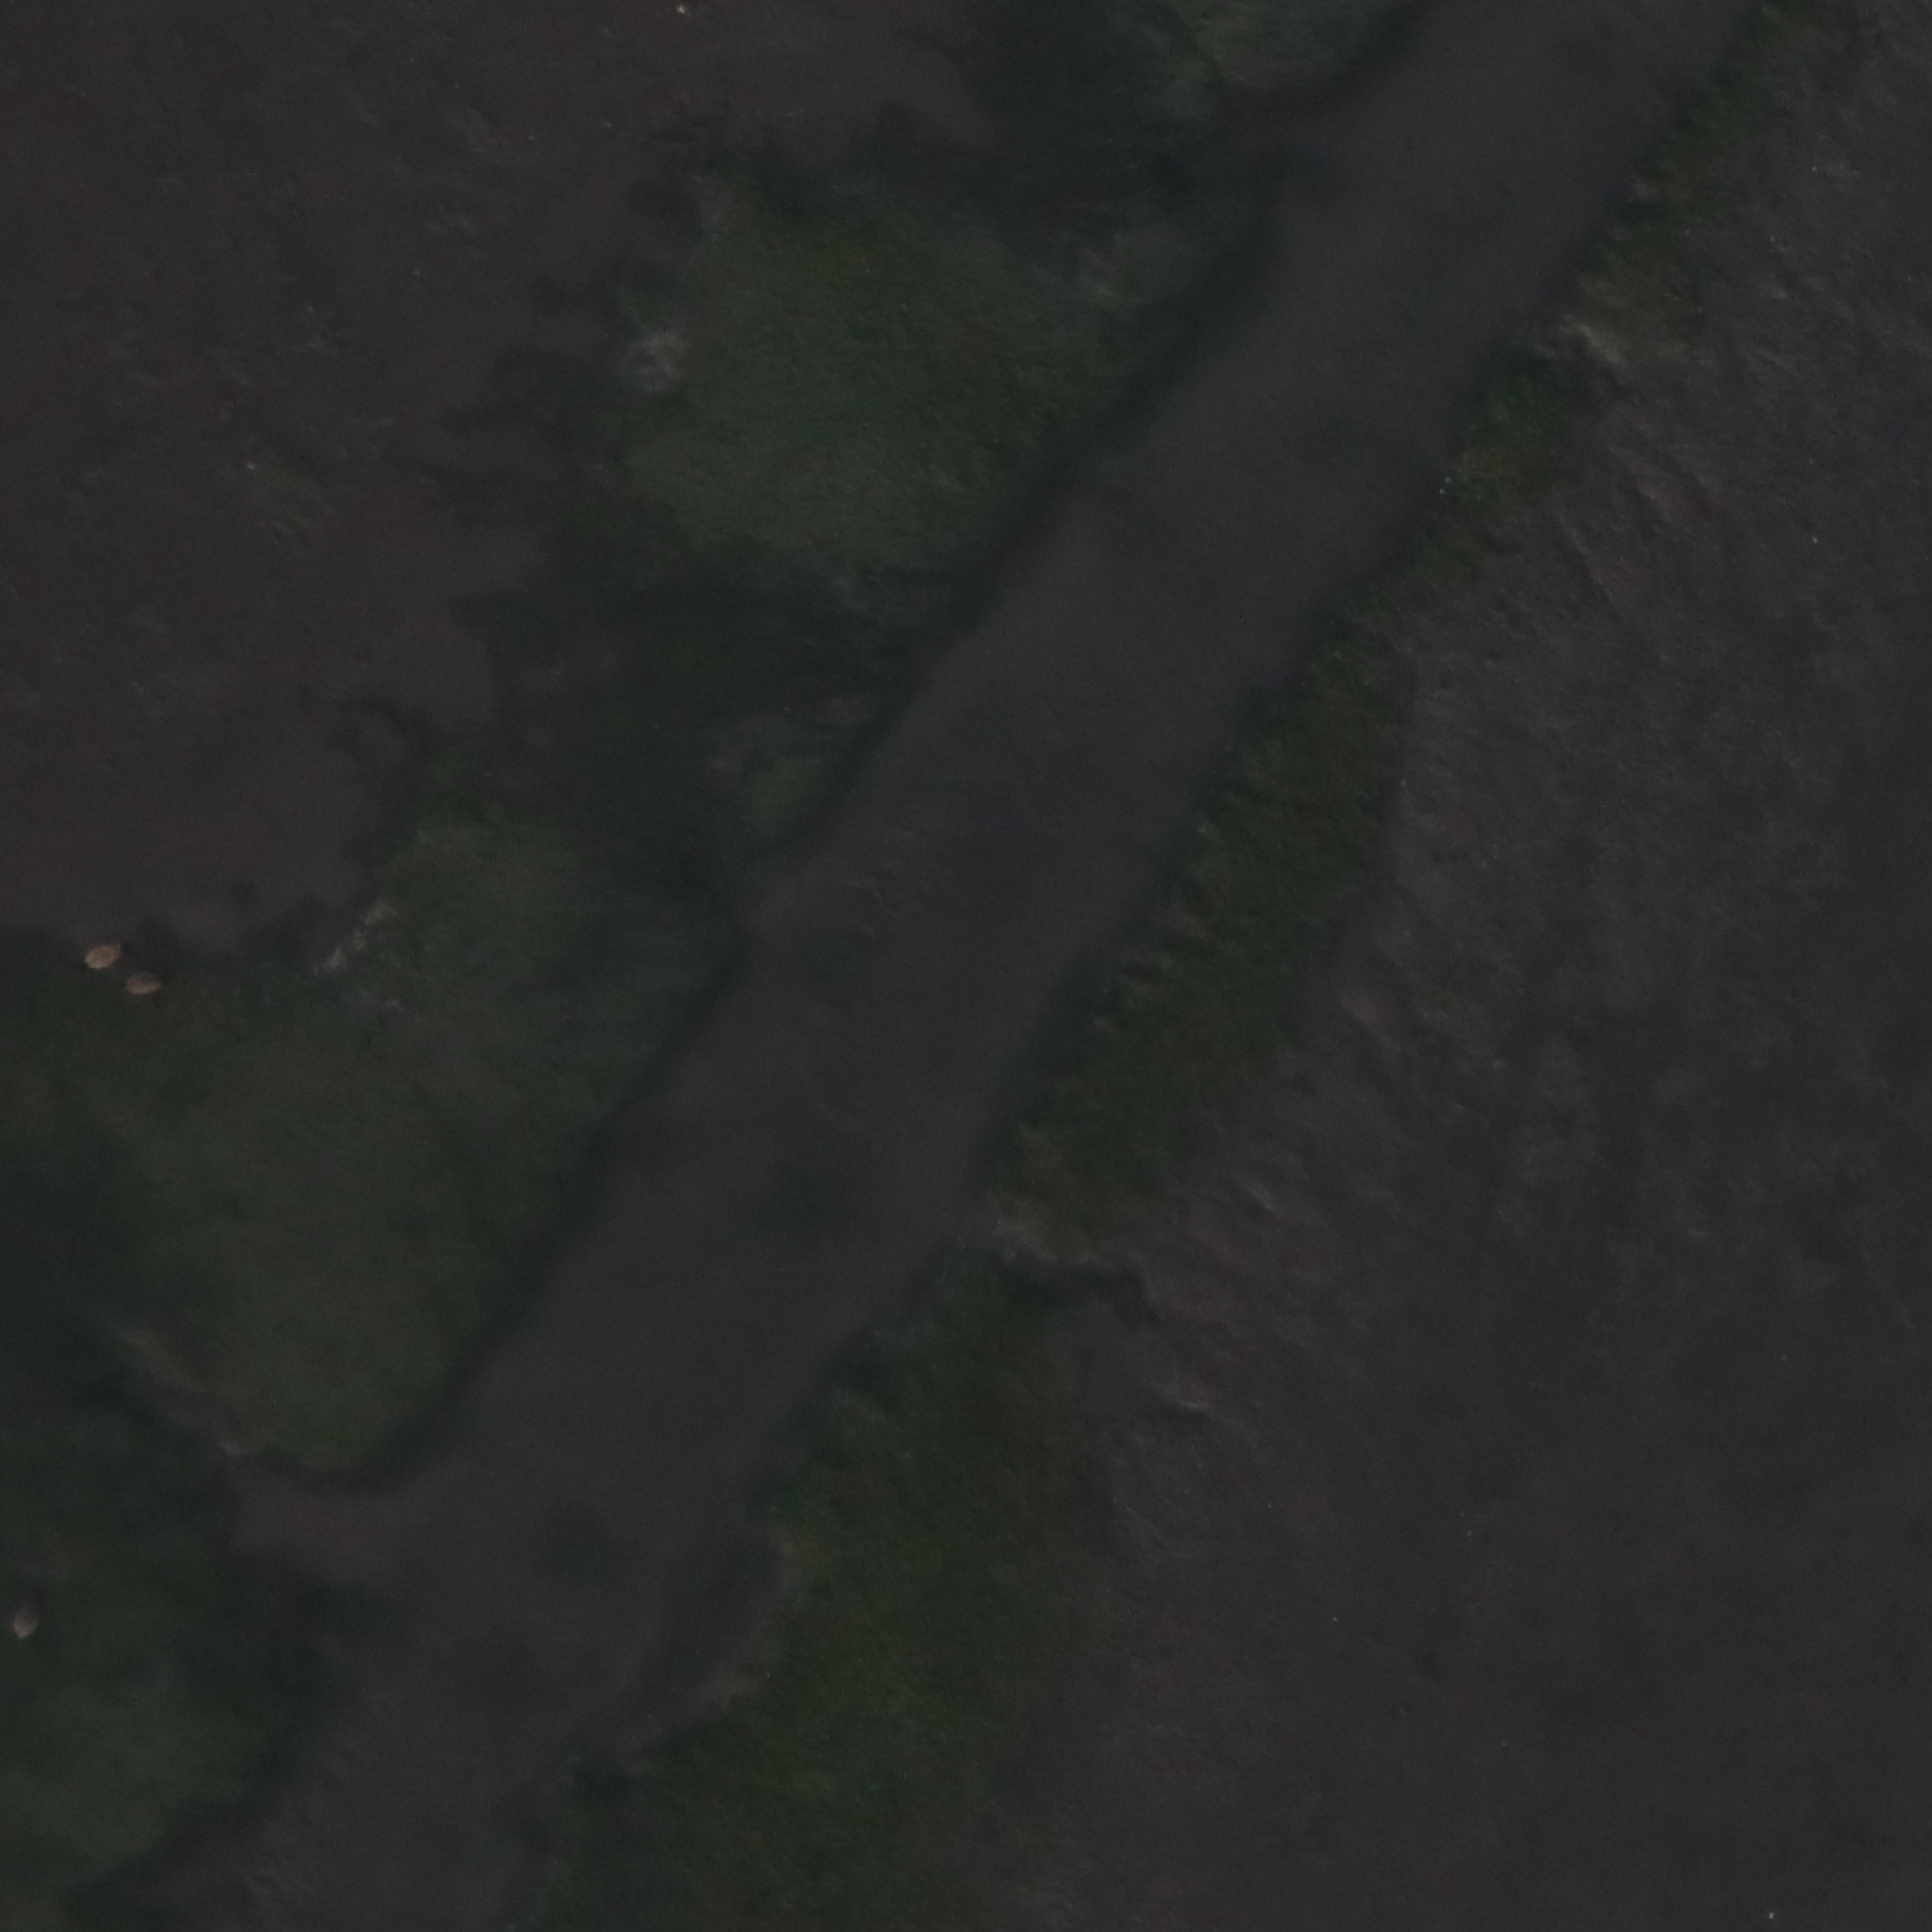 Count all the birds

3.